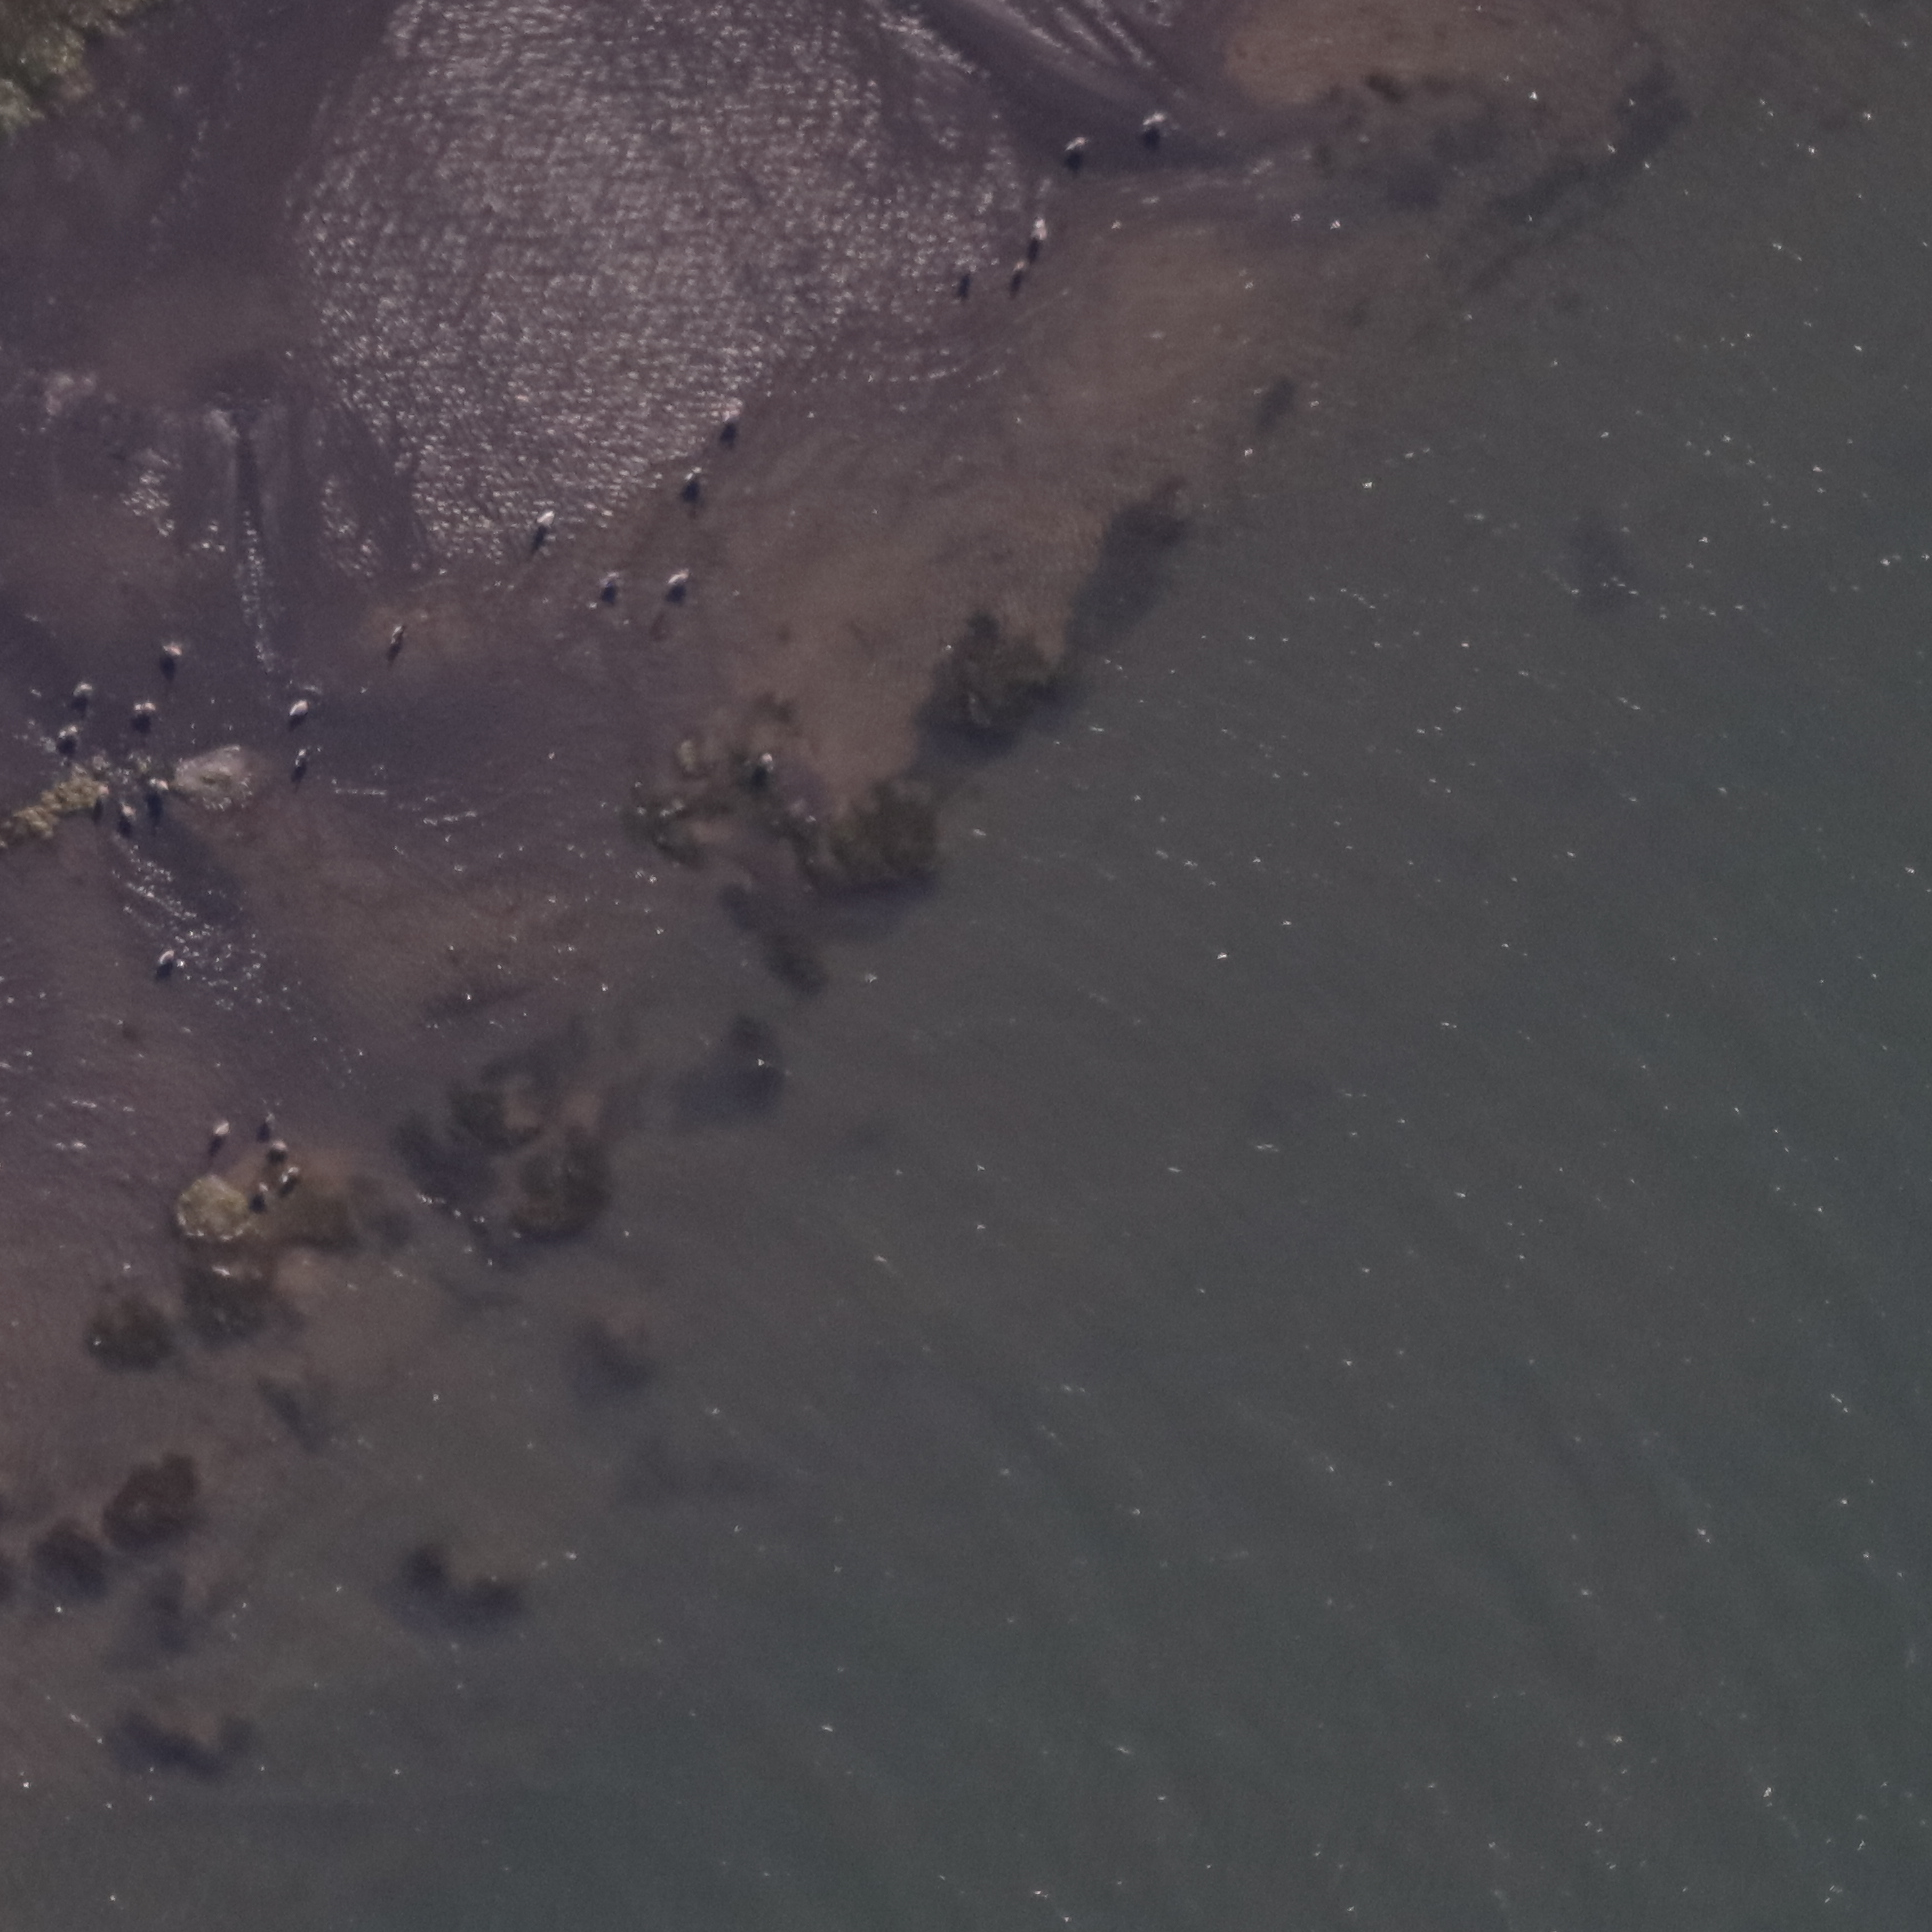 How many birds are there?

27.